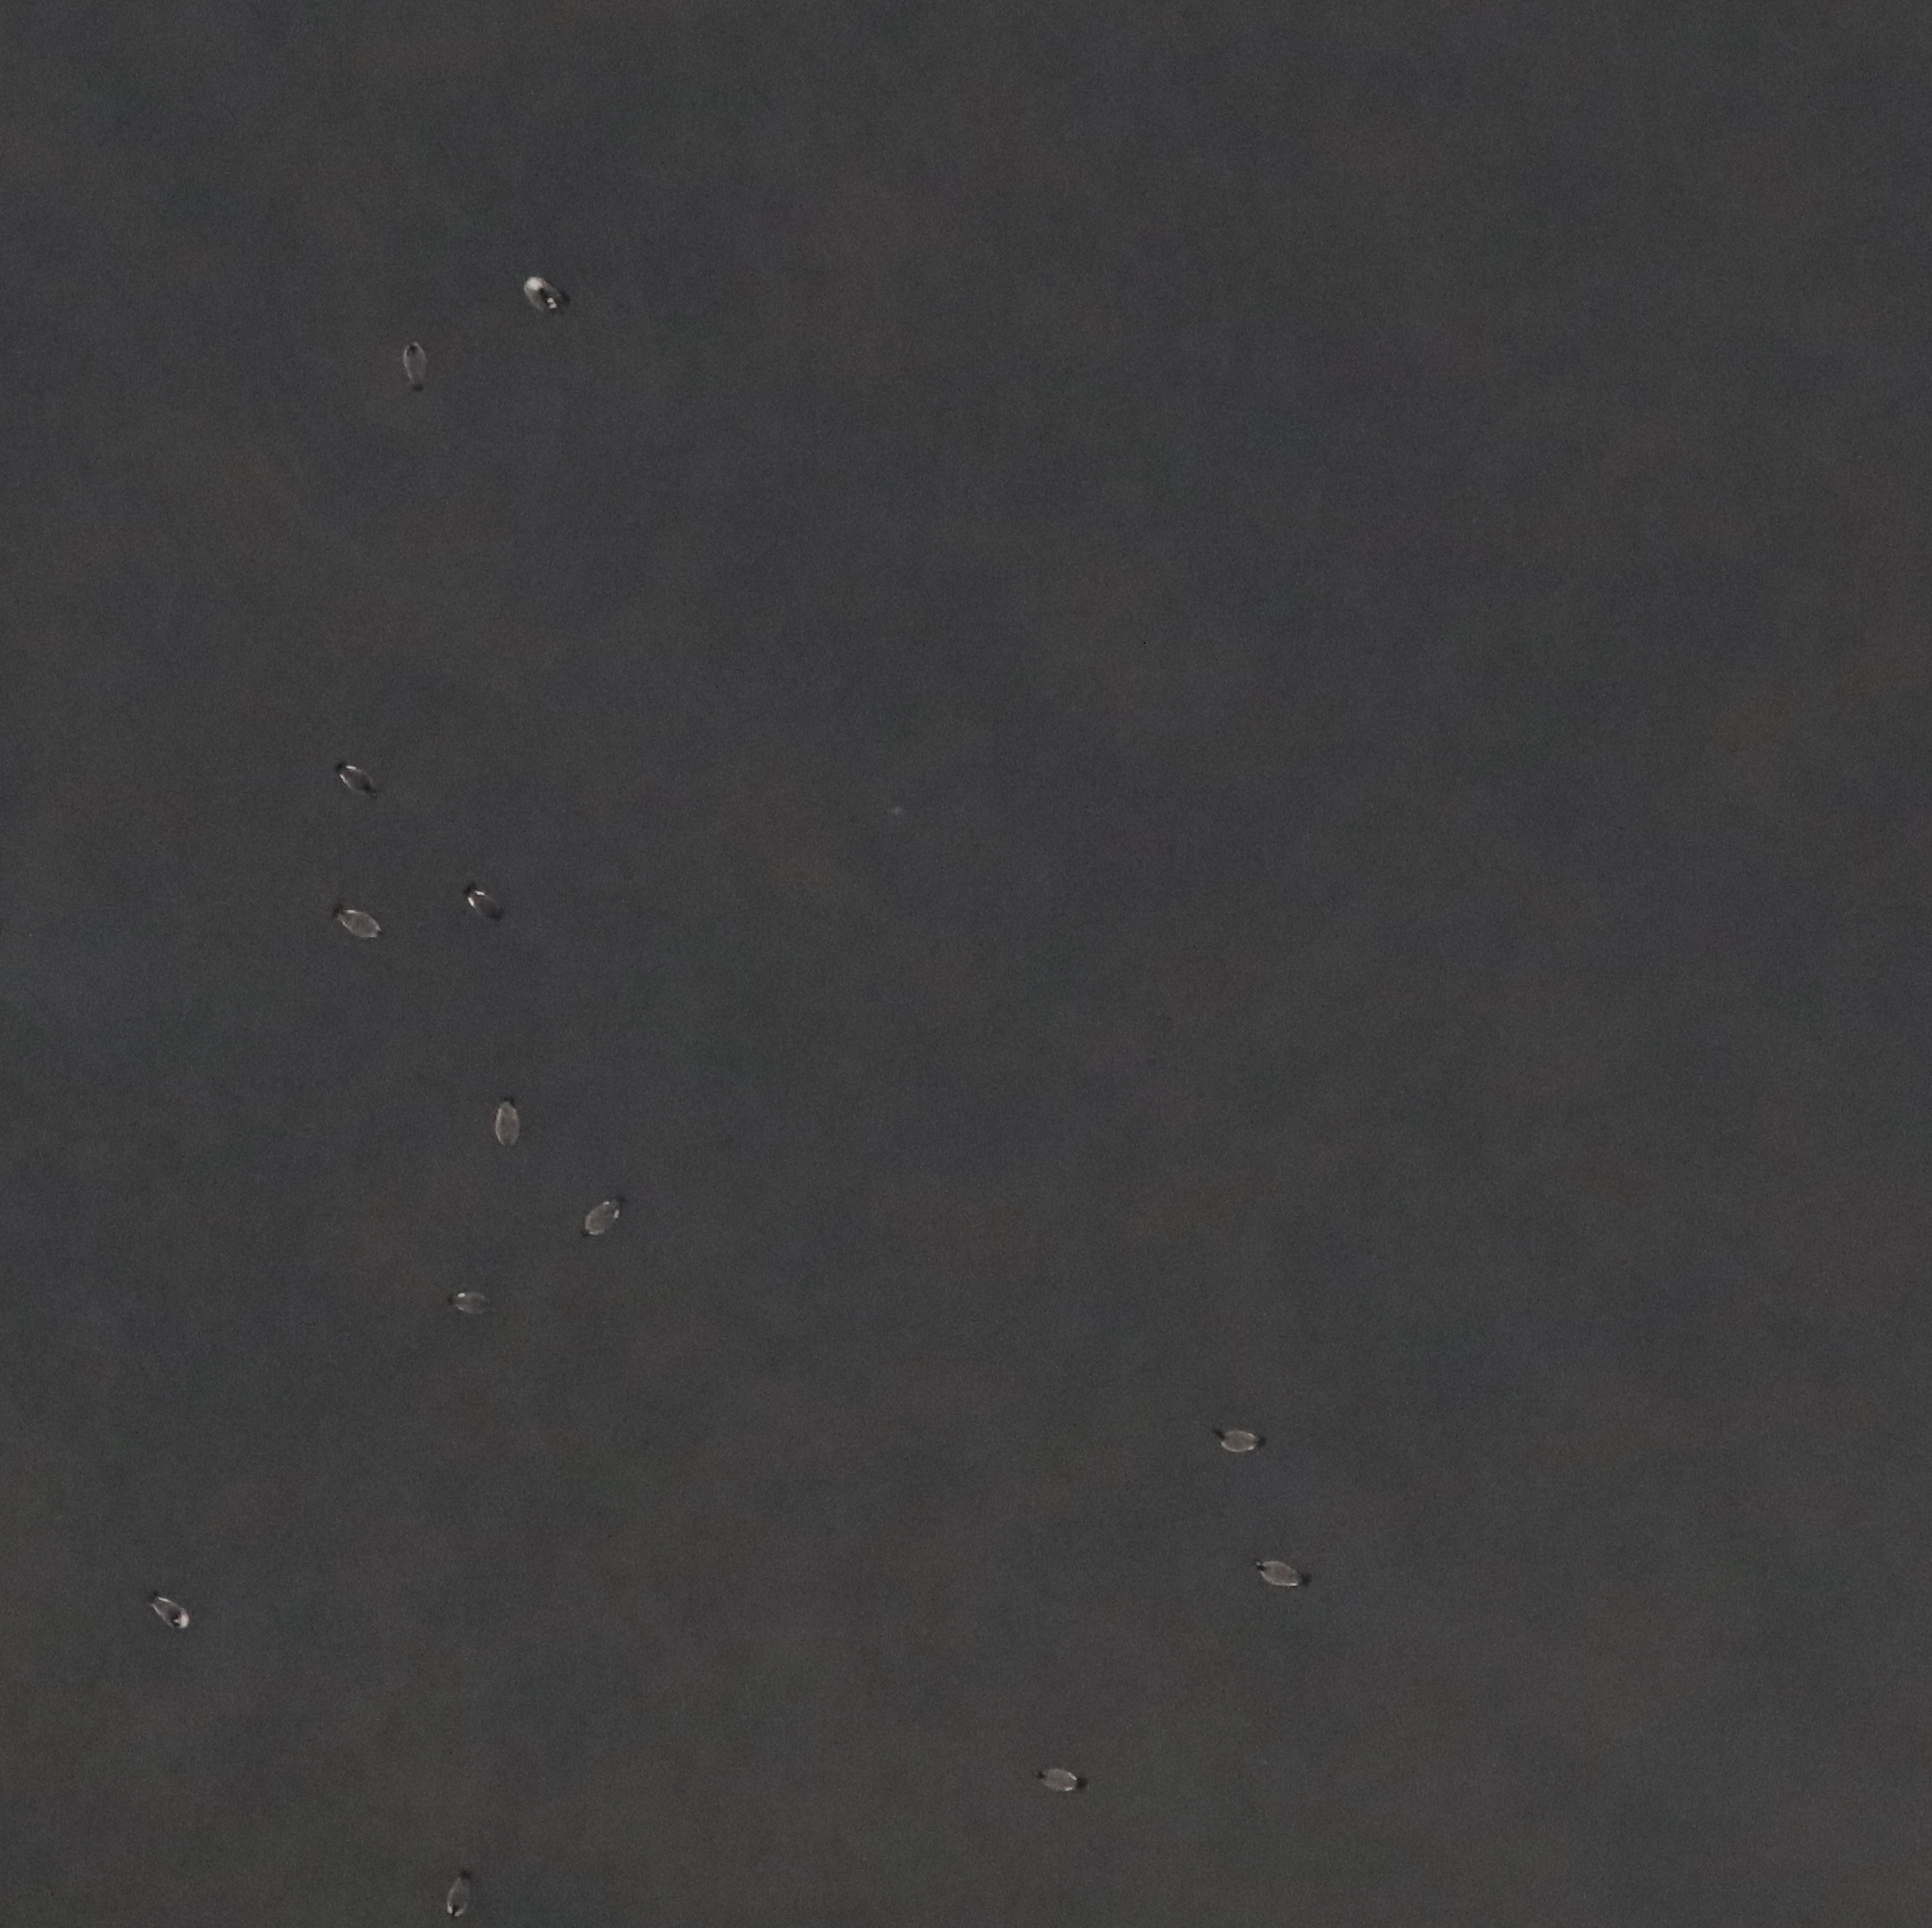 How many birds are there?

13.